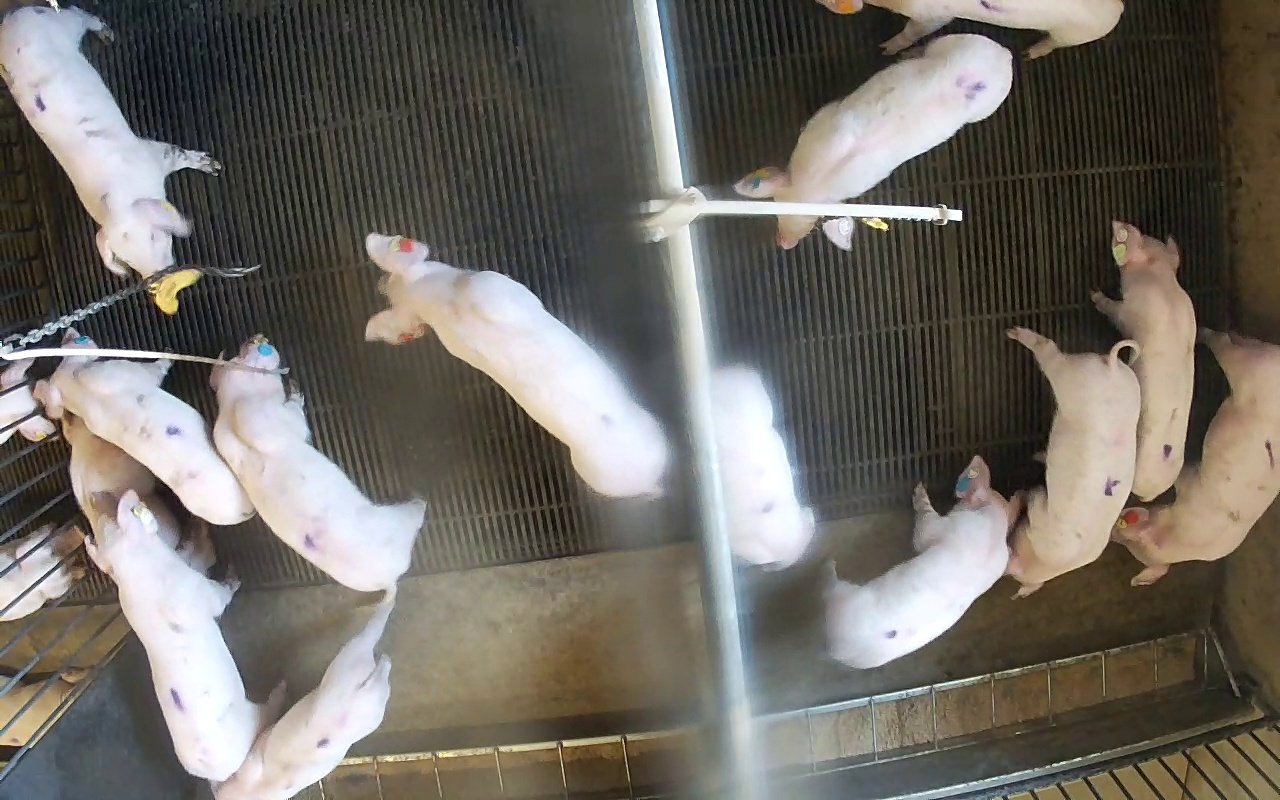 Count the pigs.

16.